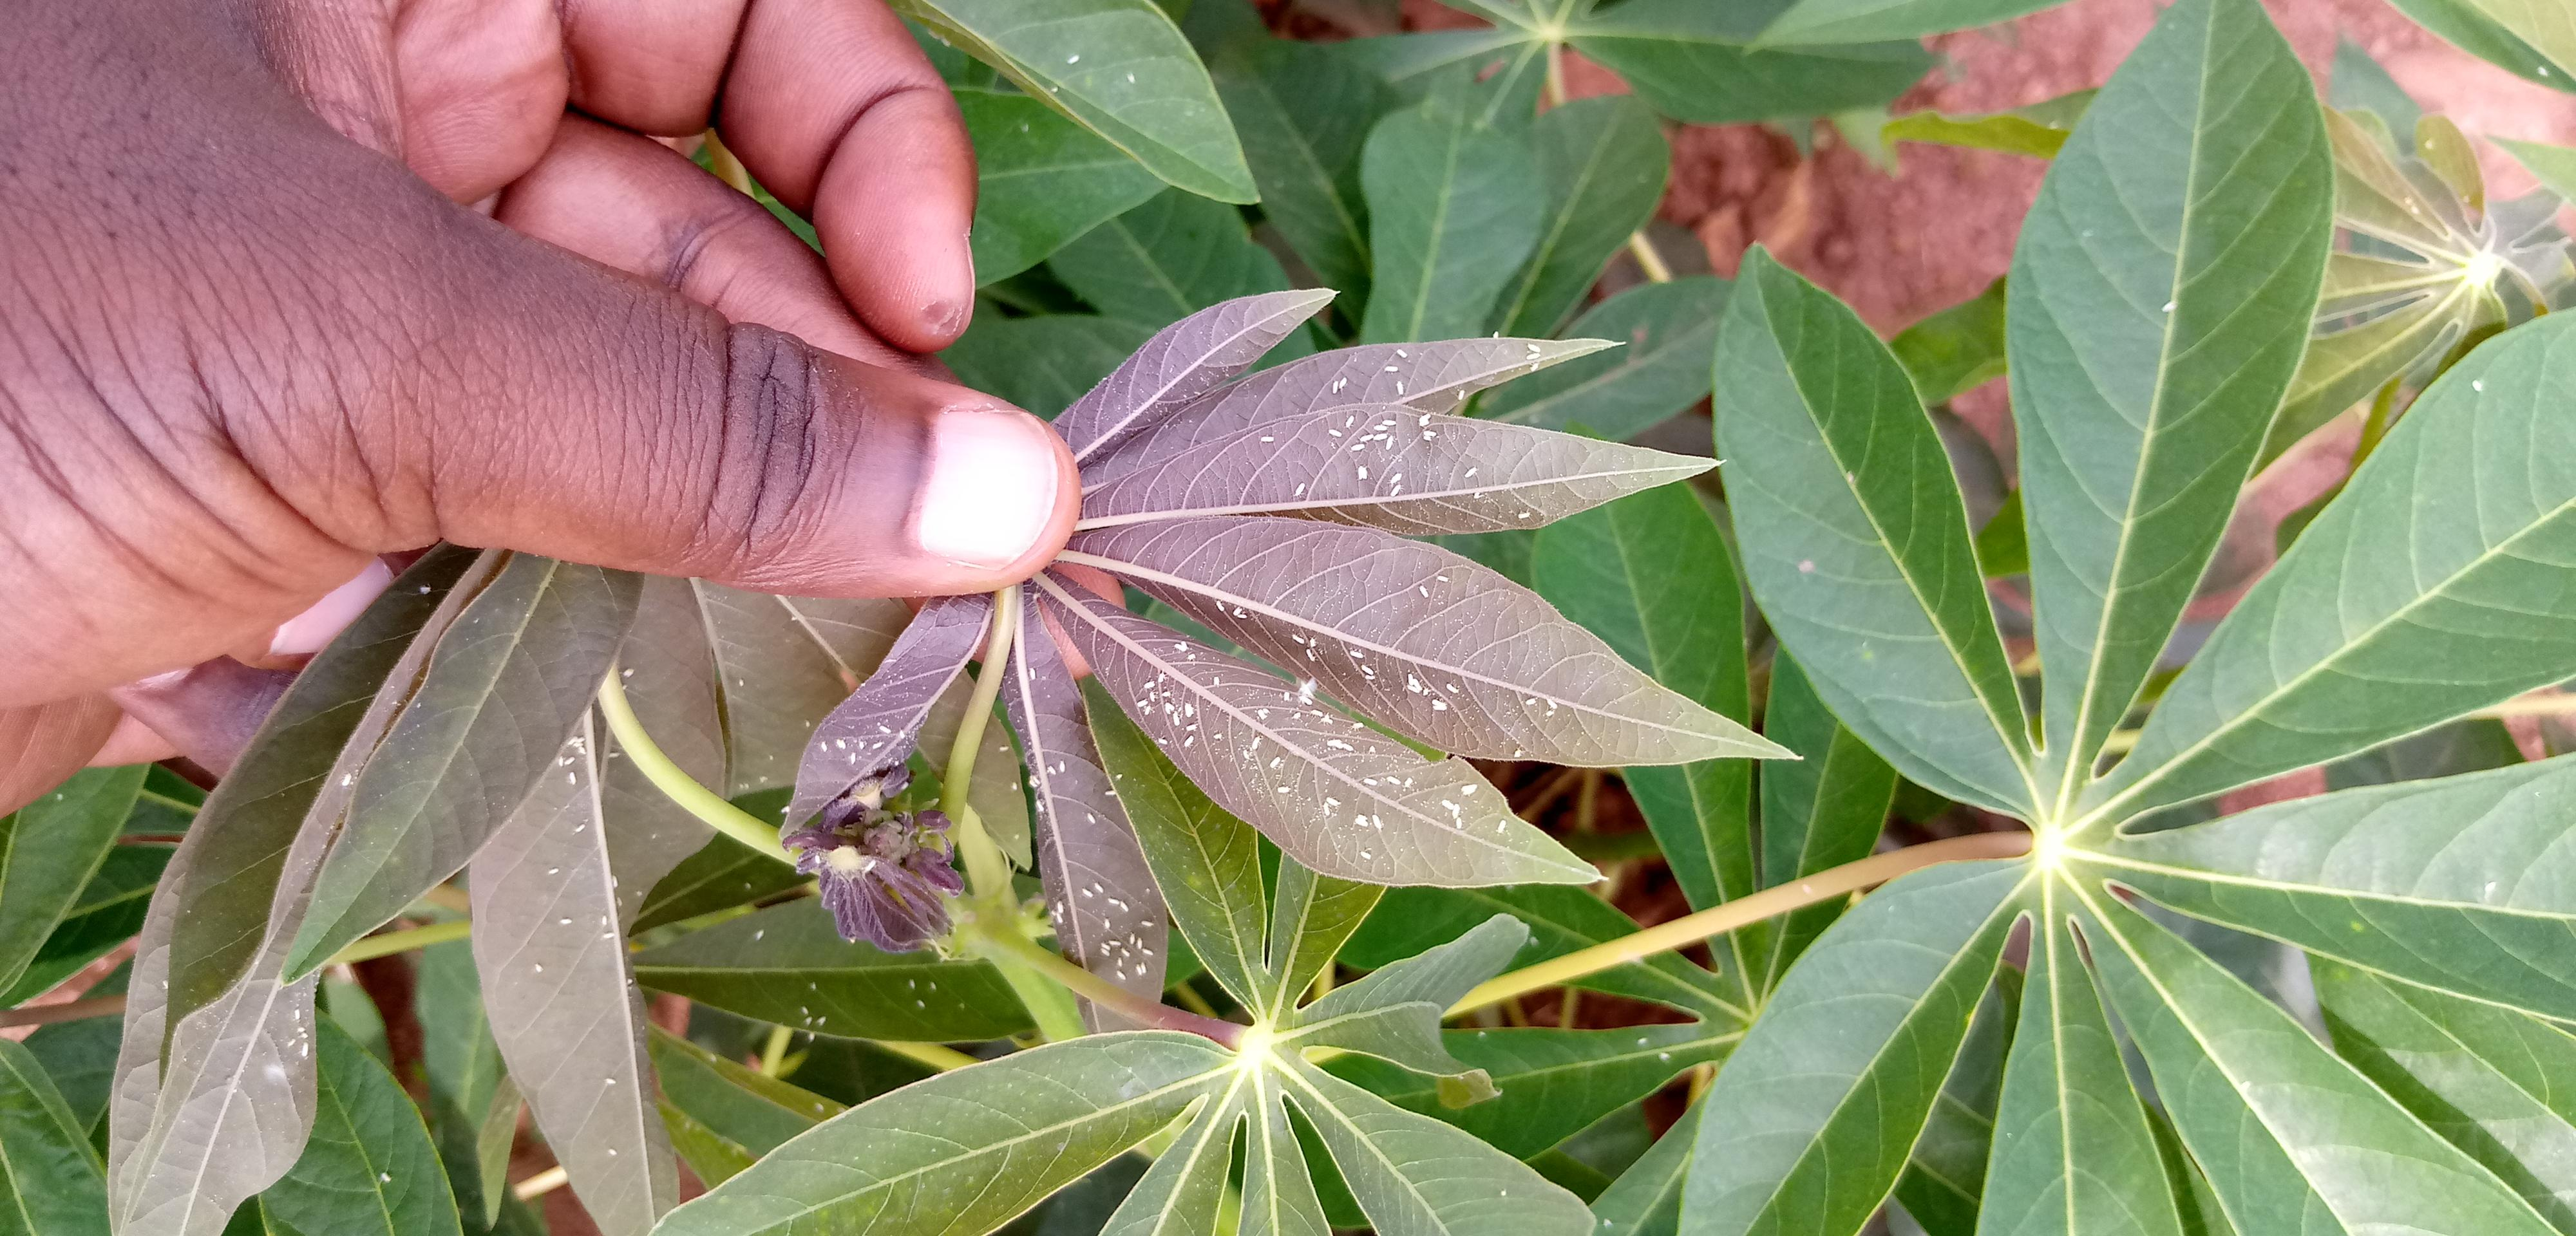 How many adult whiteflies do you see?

165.